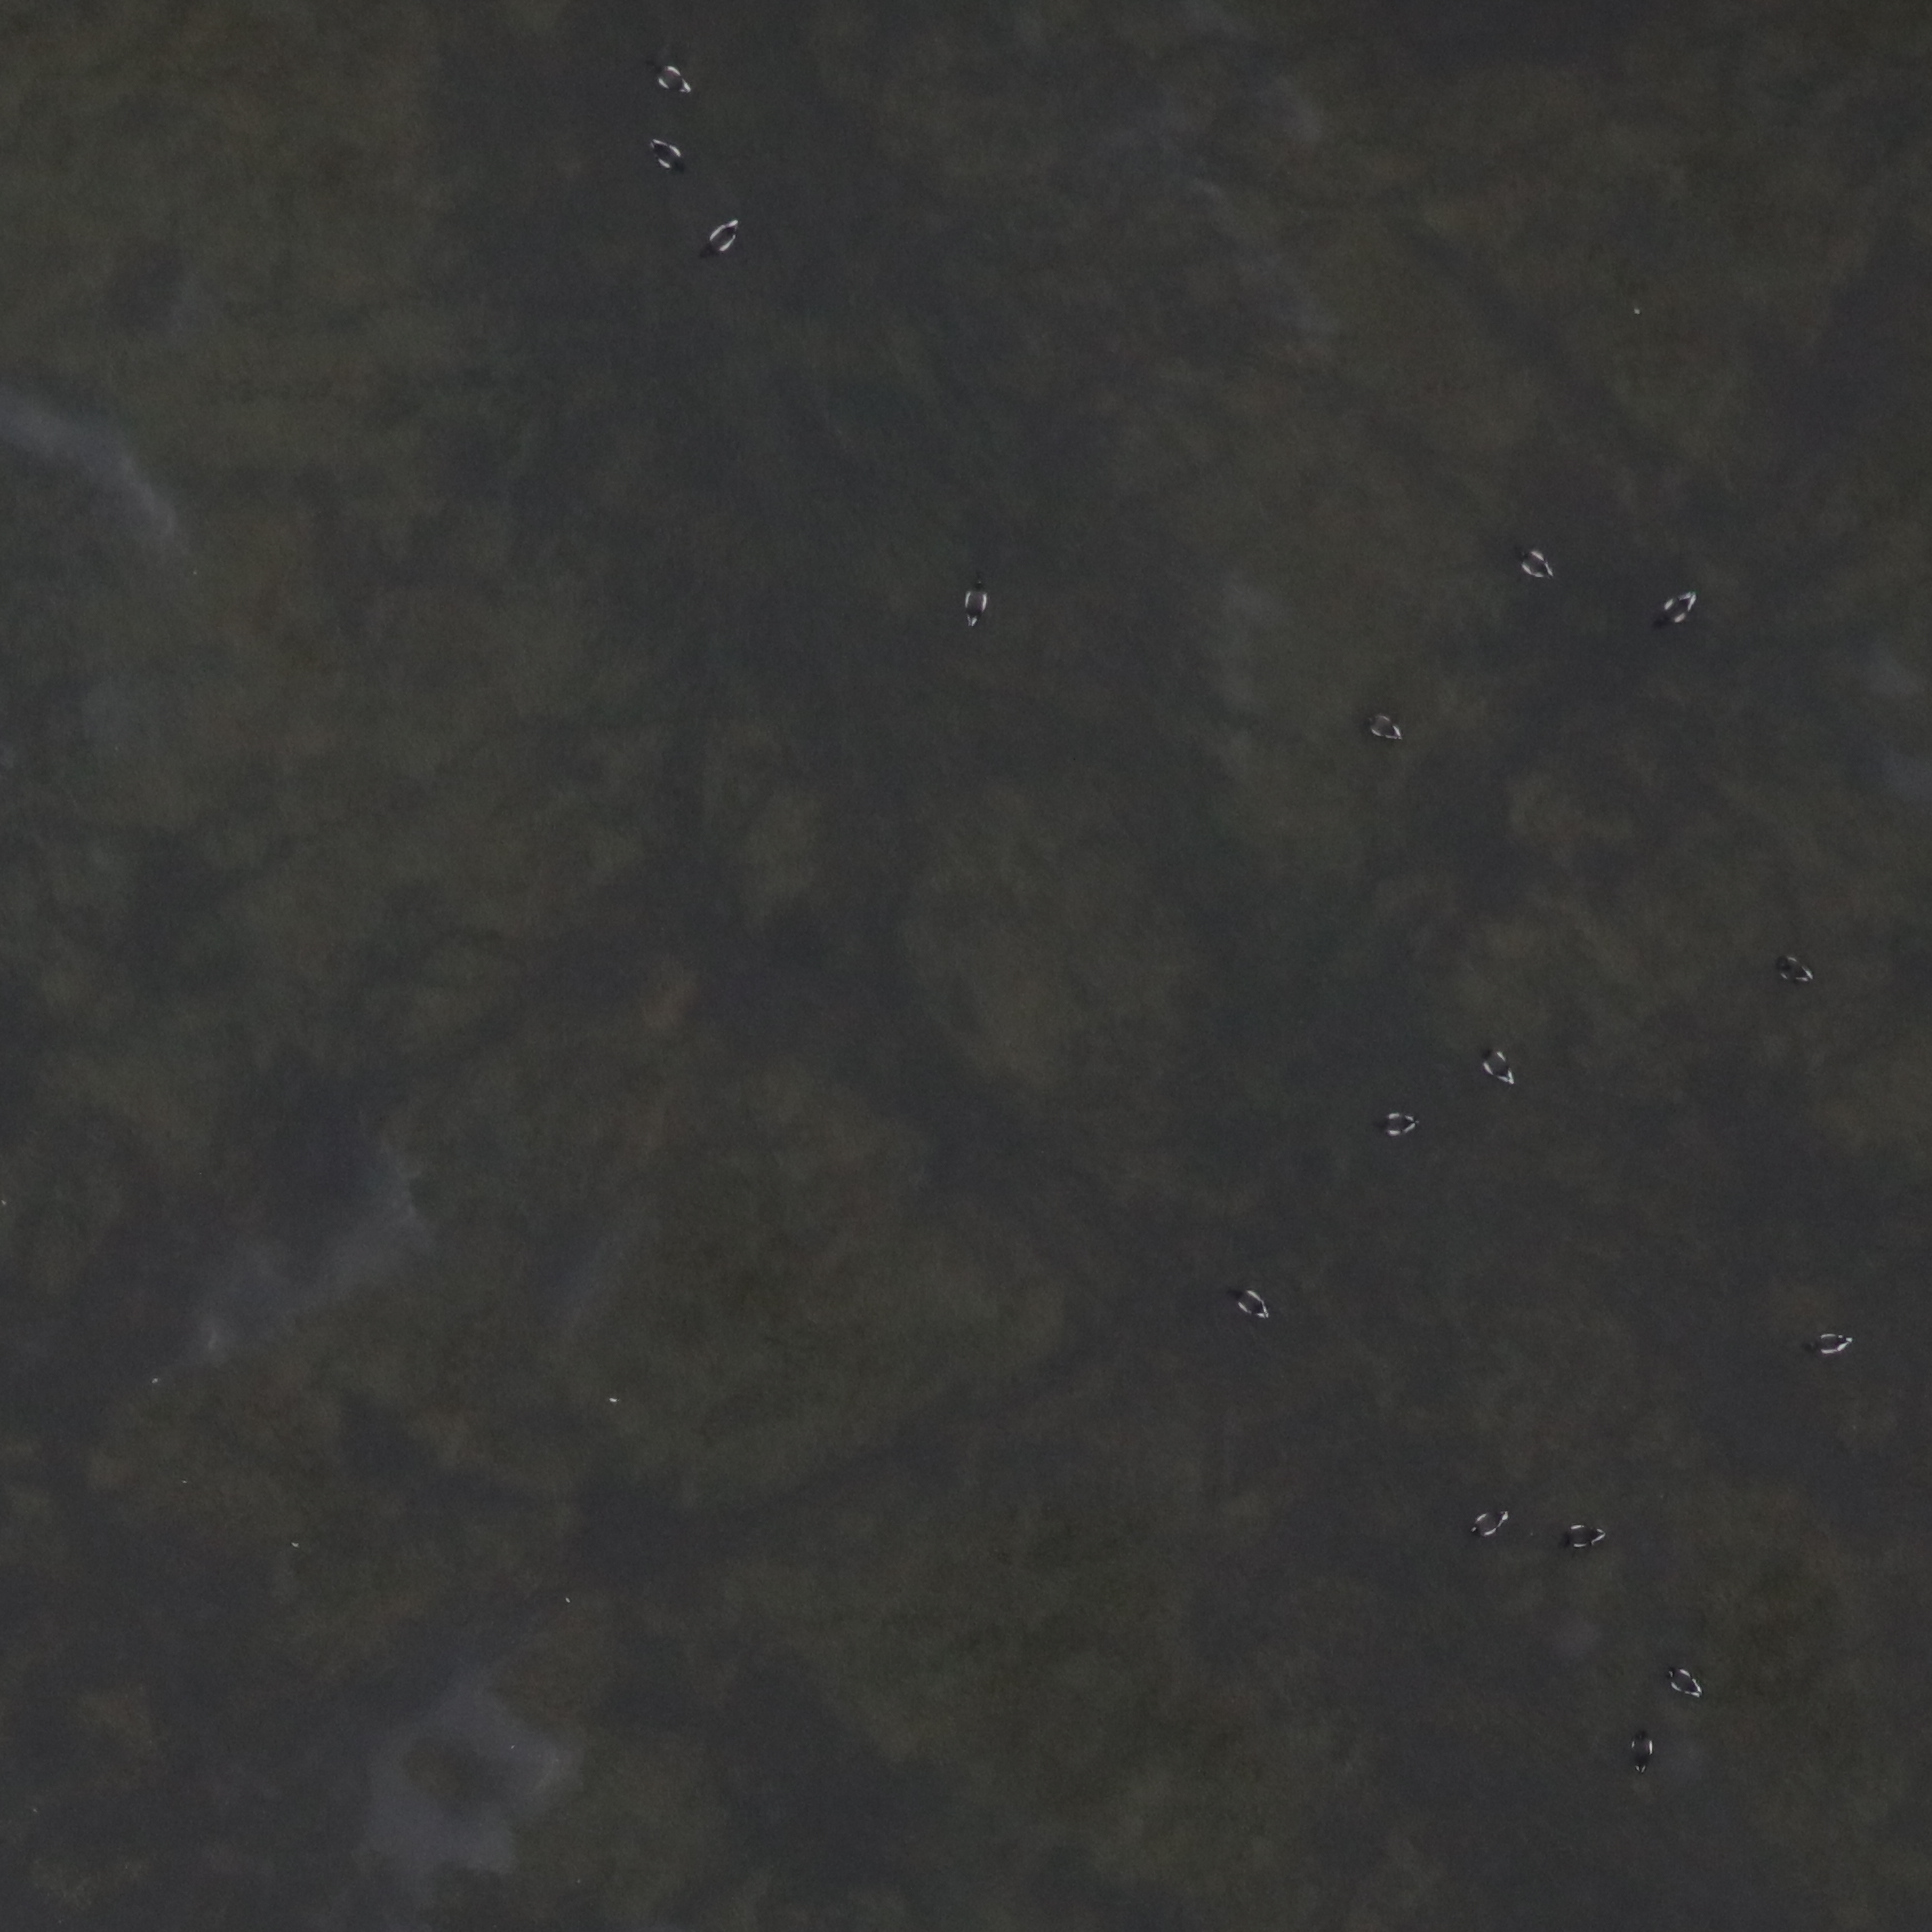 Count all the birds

16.